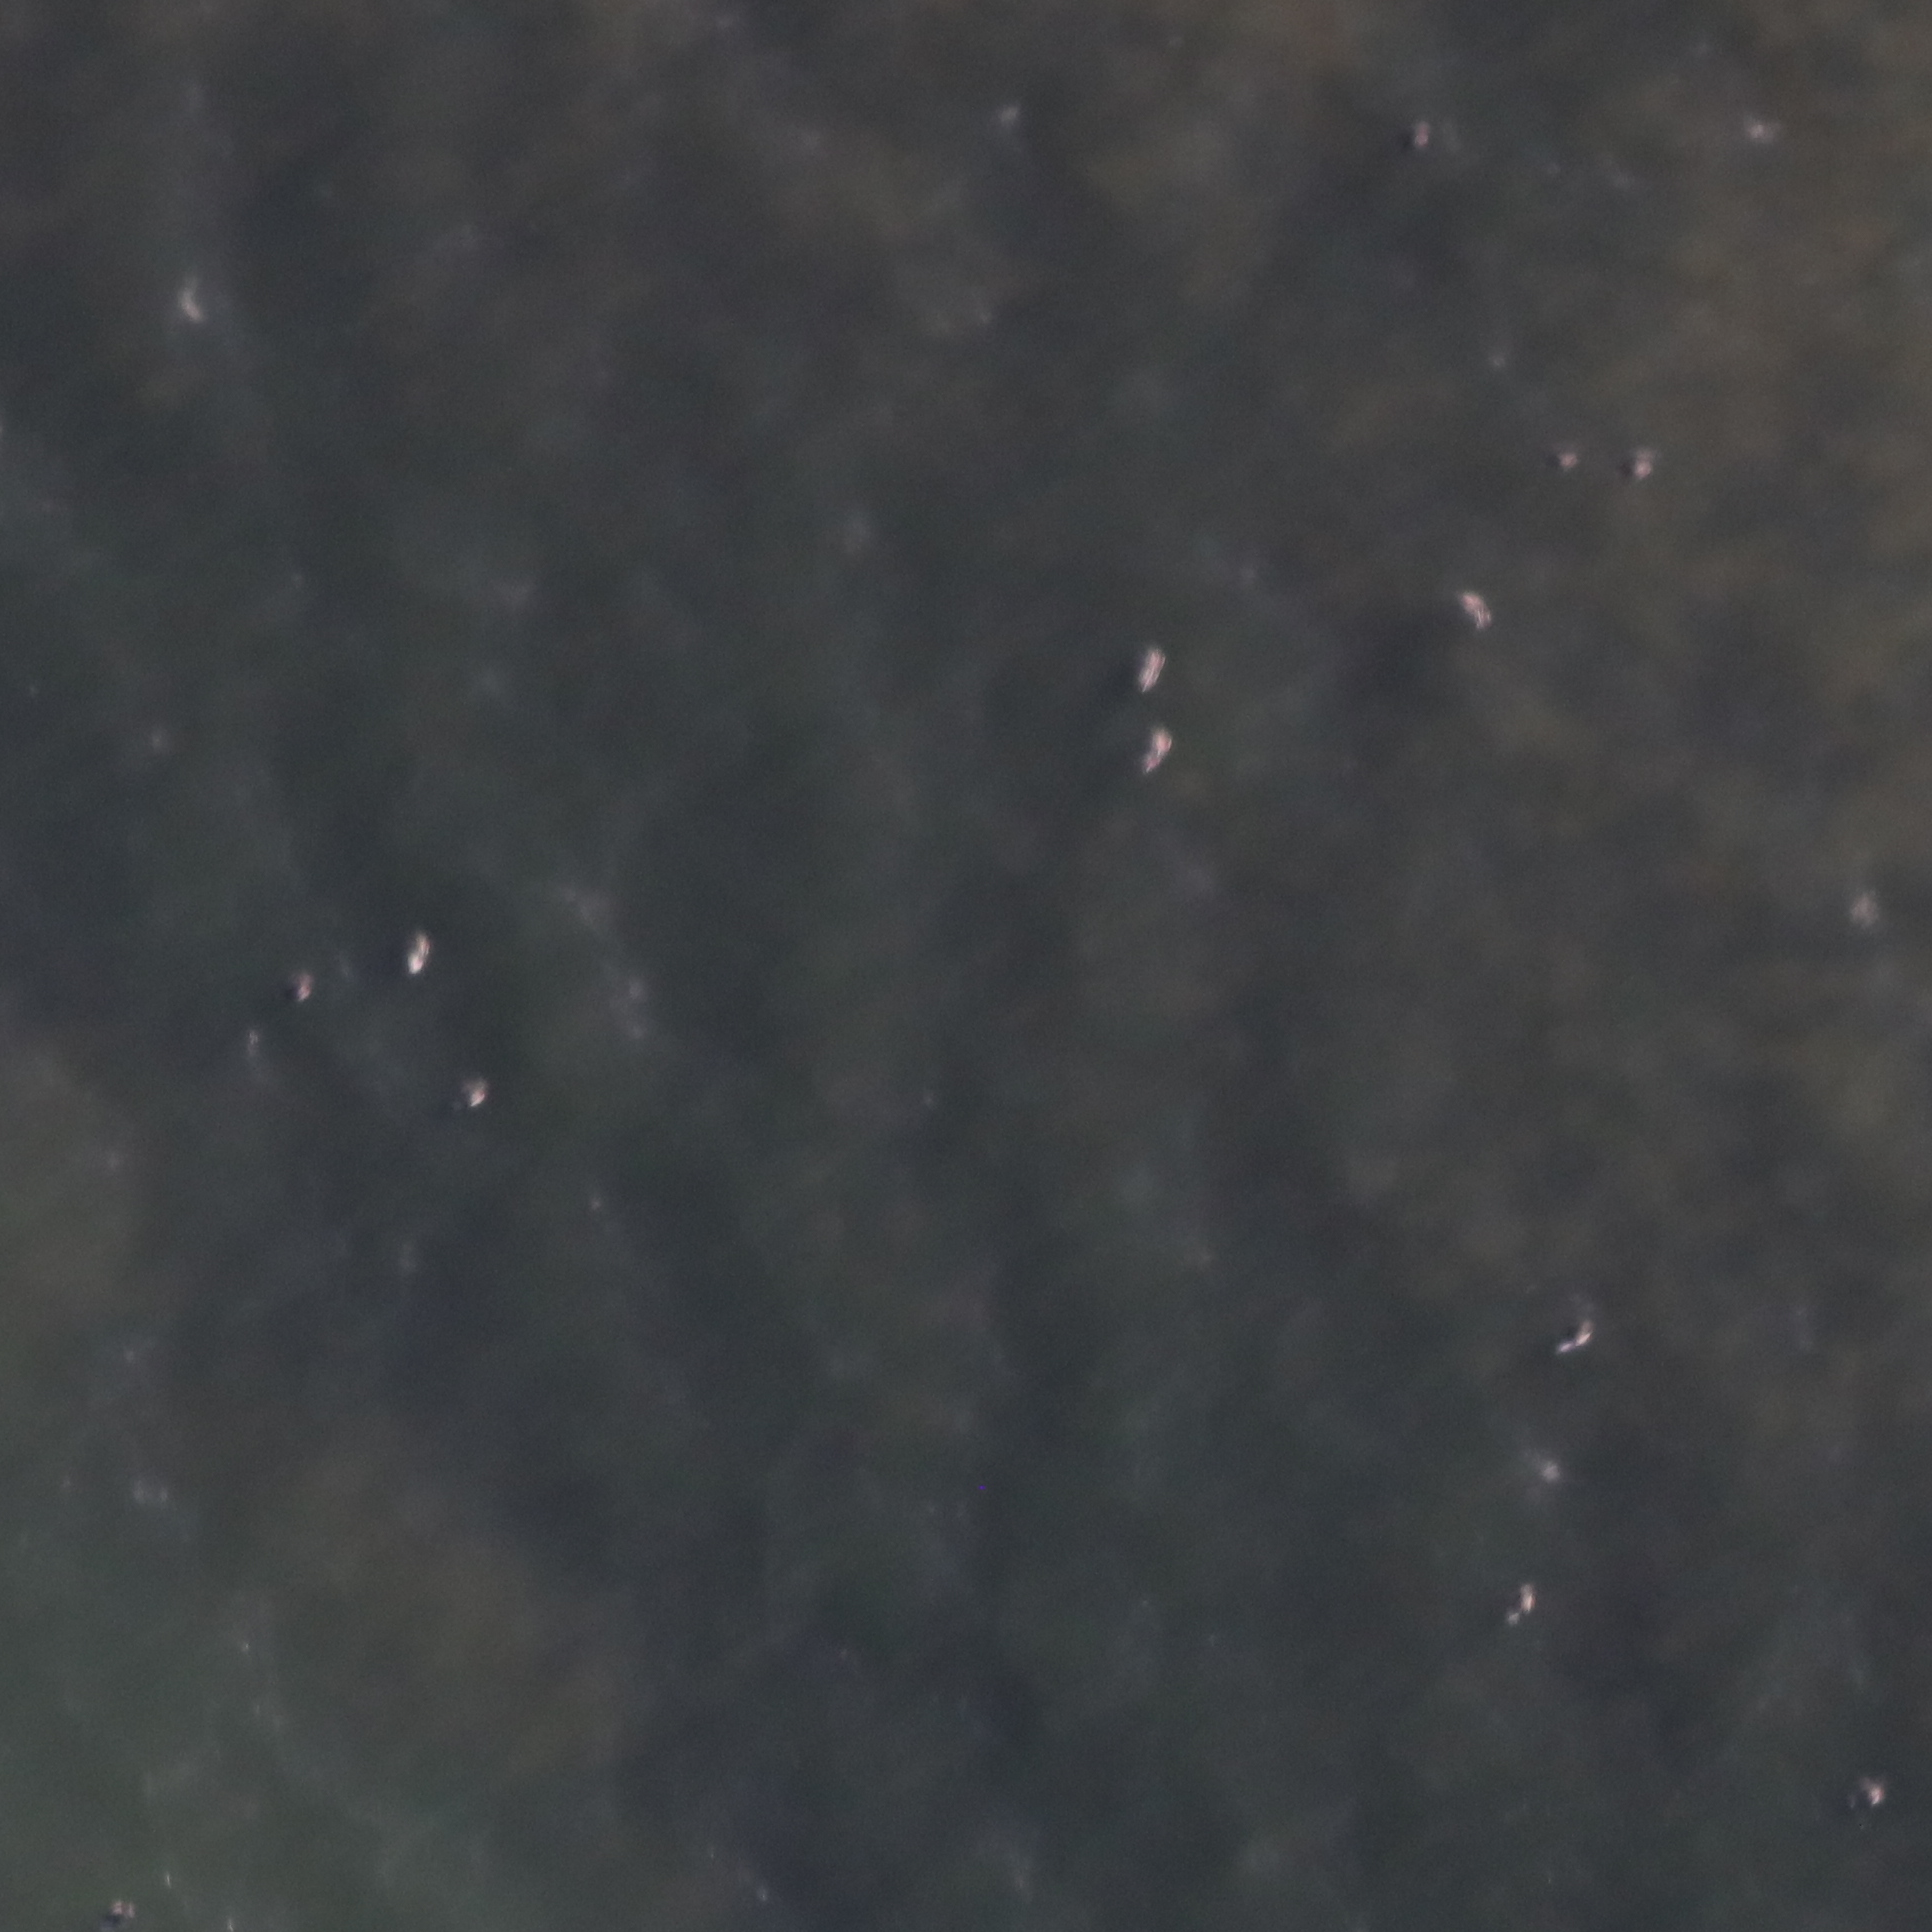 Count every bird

13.